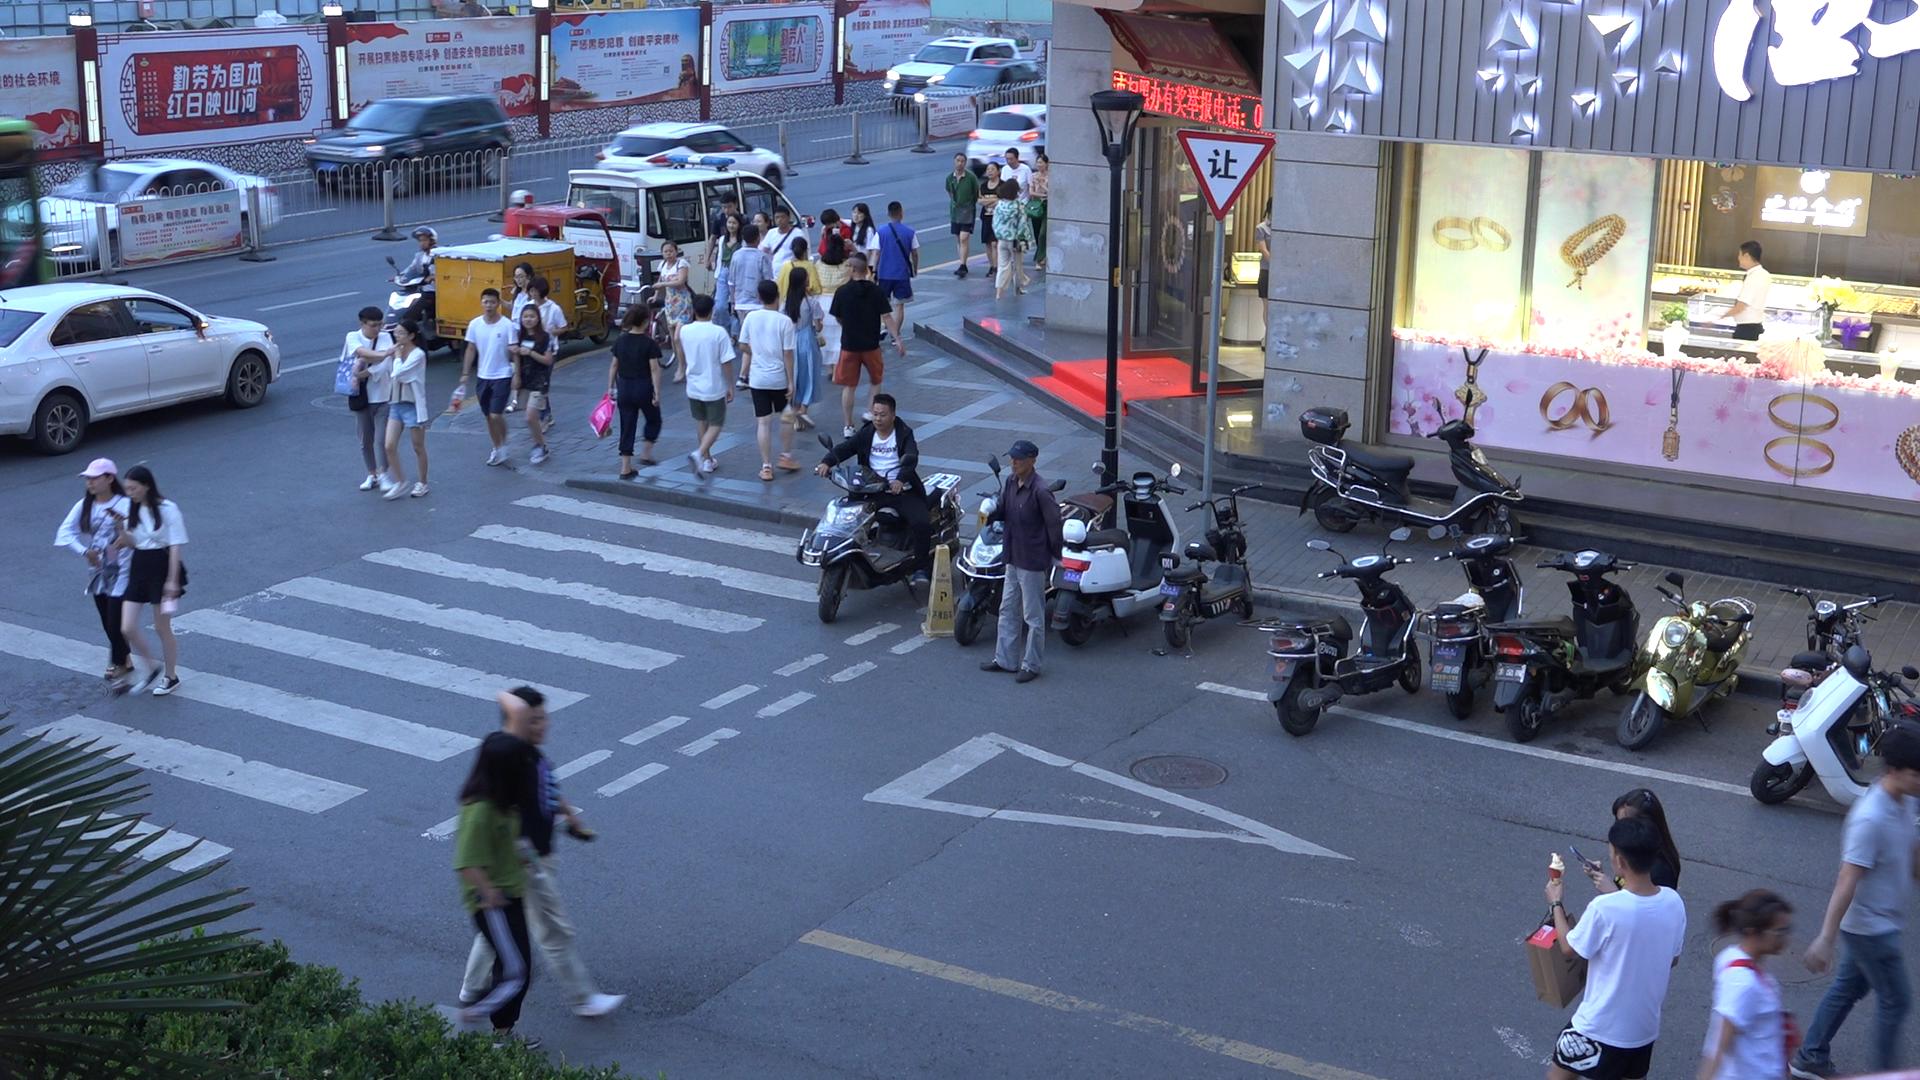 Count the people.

39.